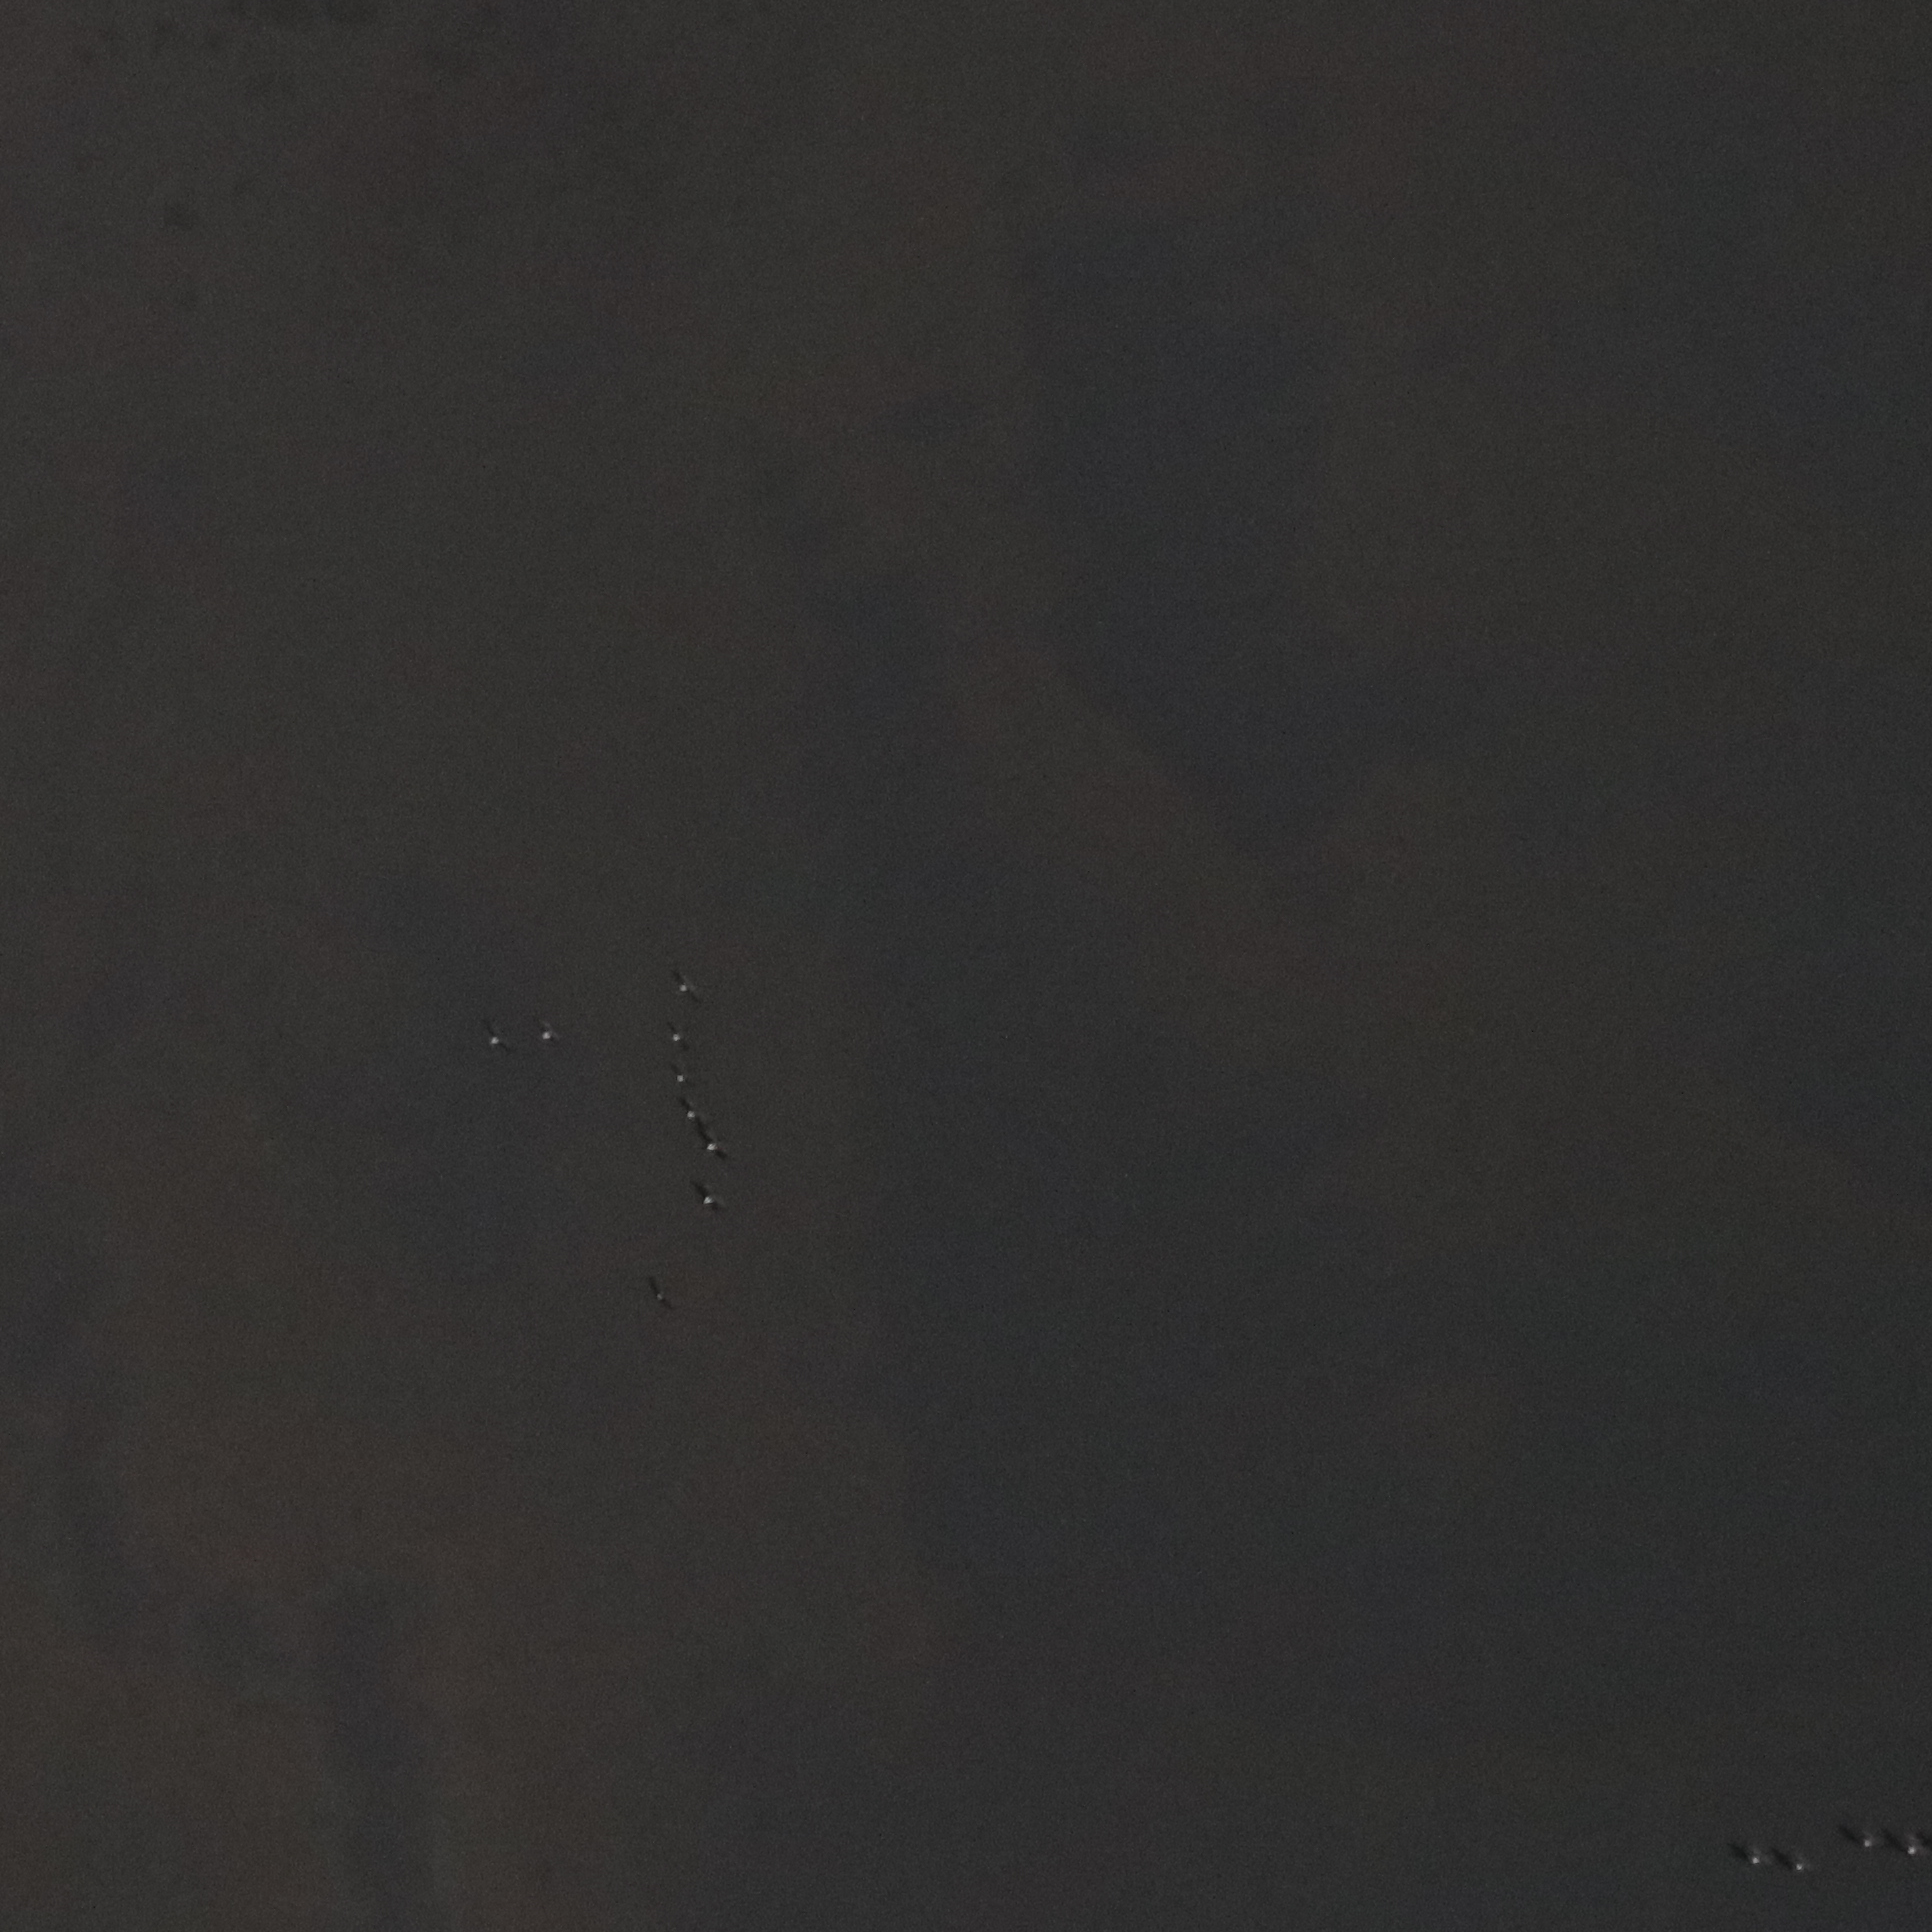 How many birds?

13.